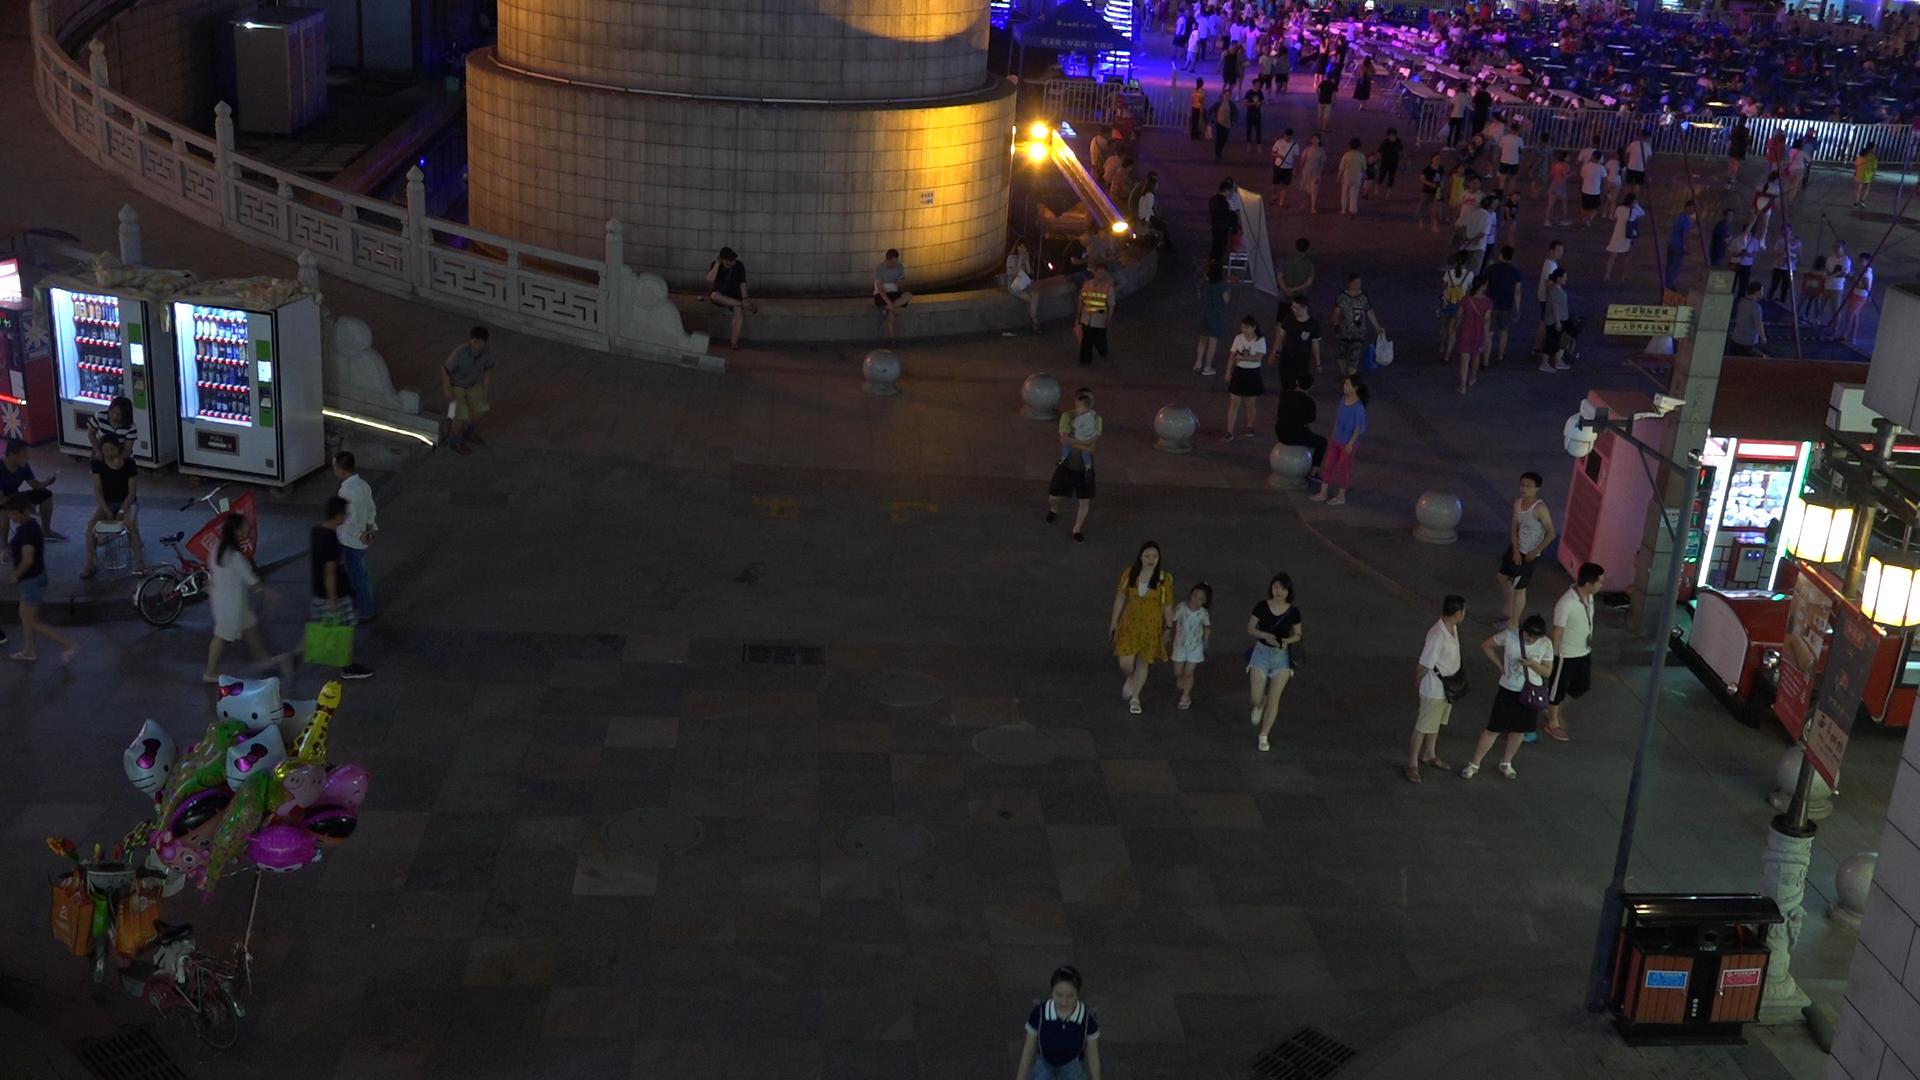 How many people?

216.